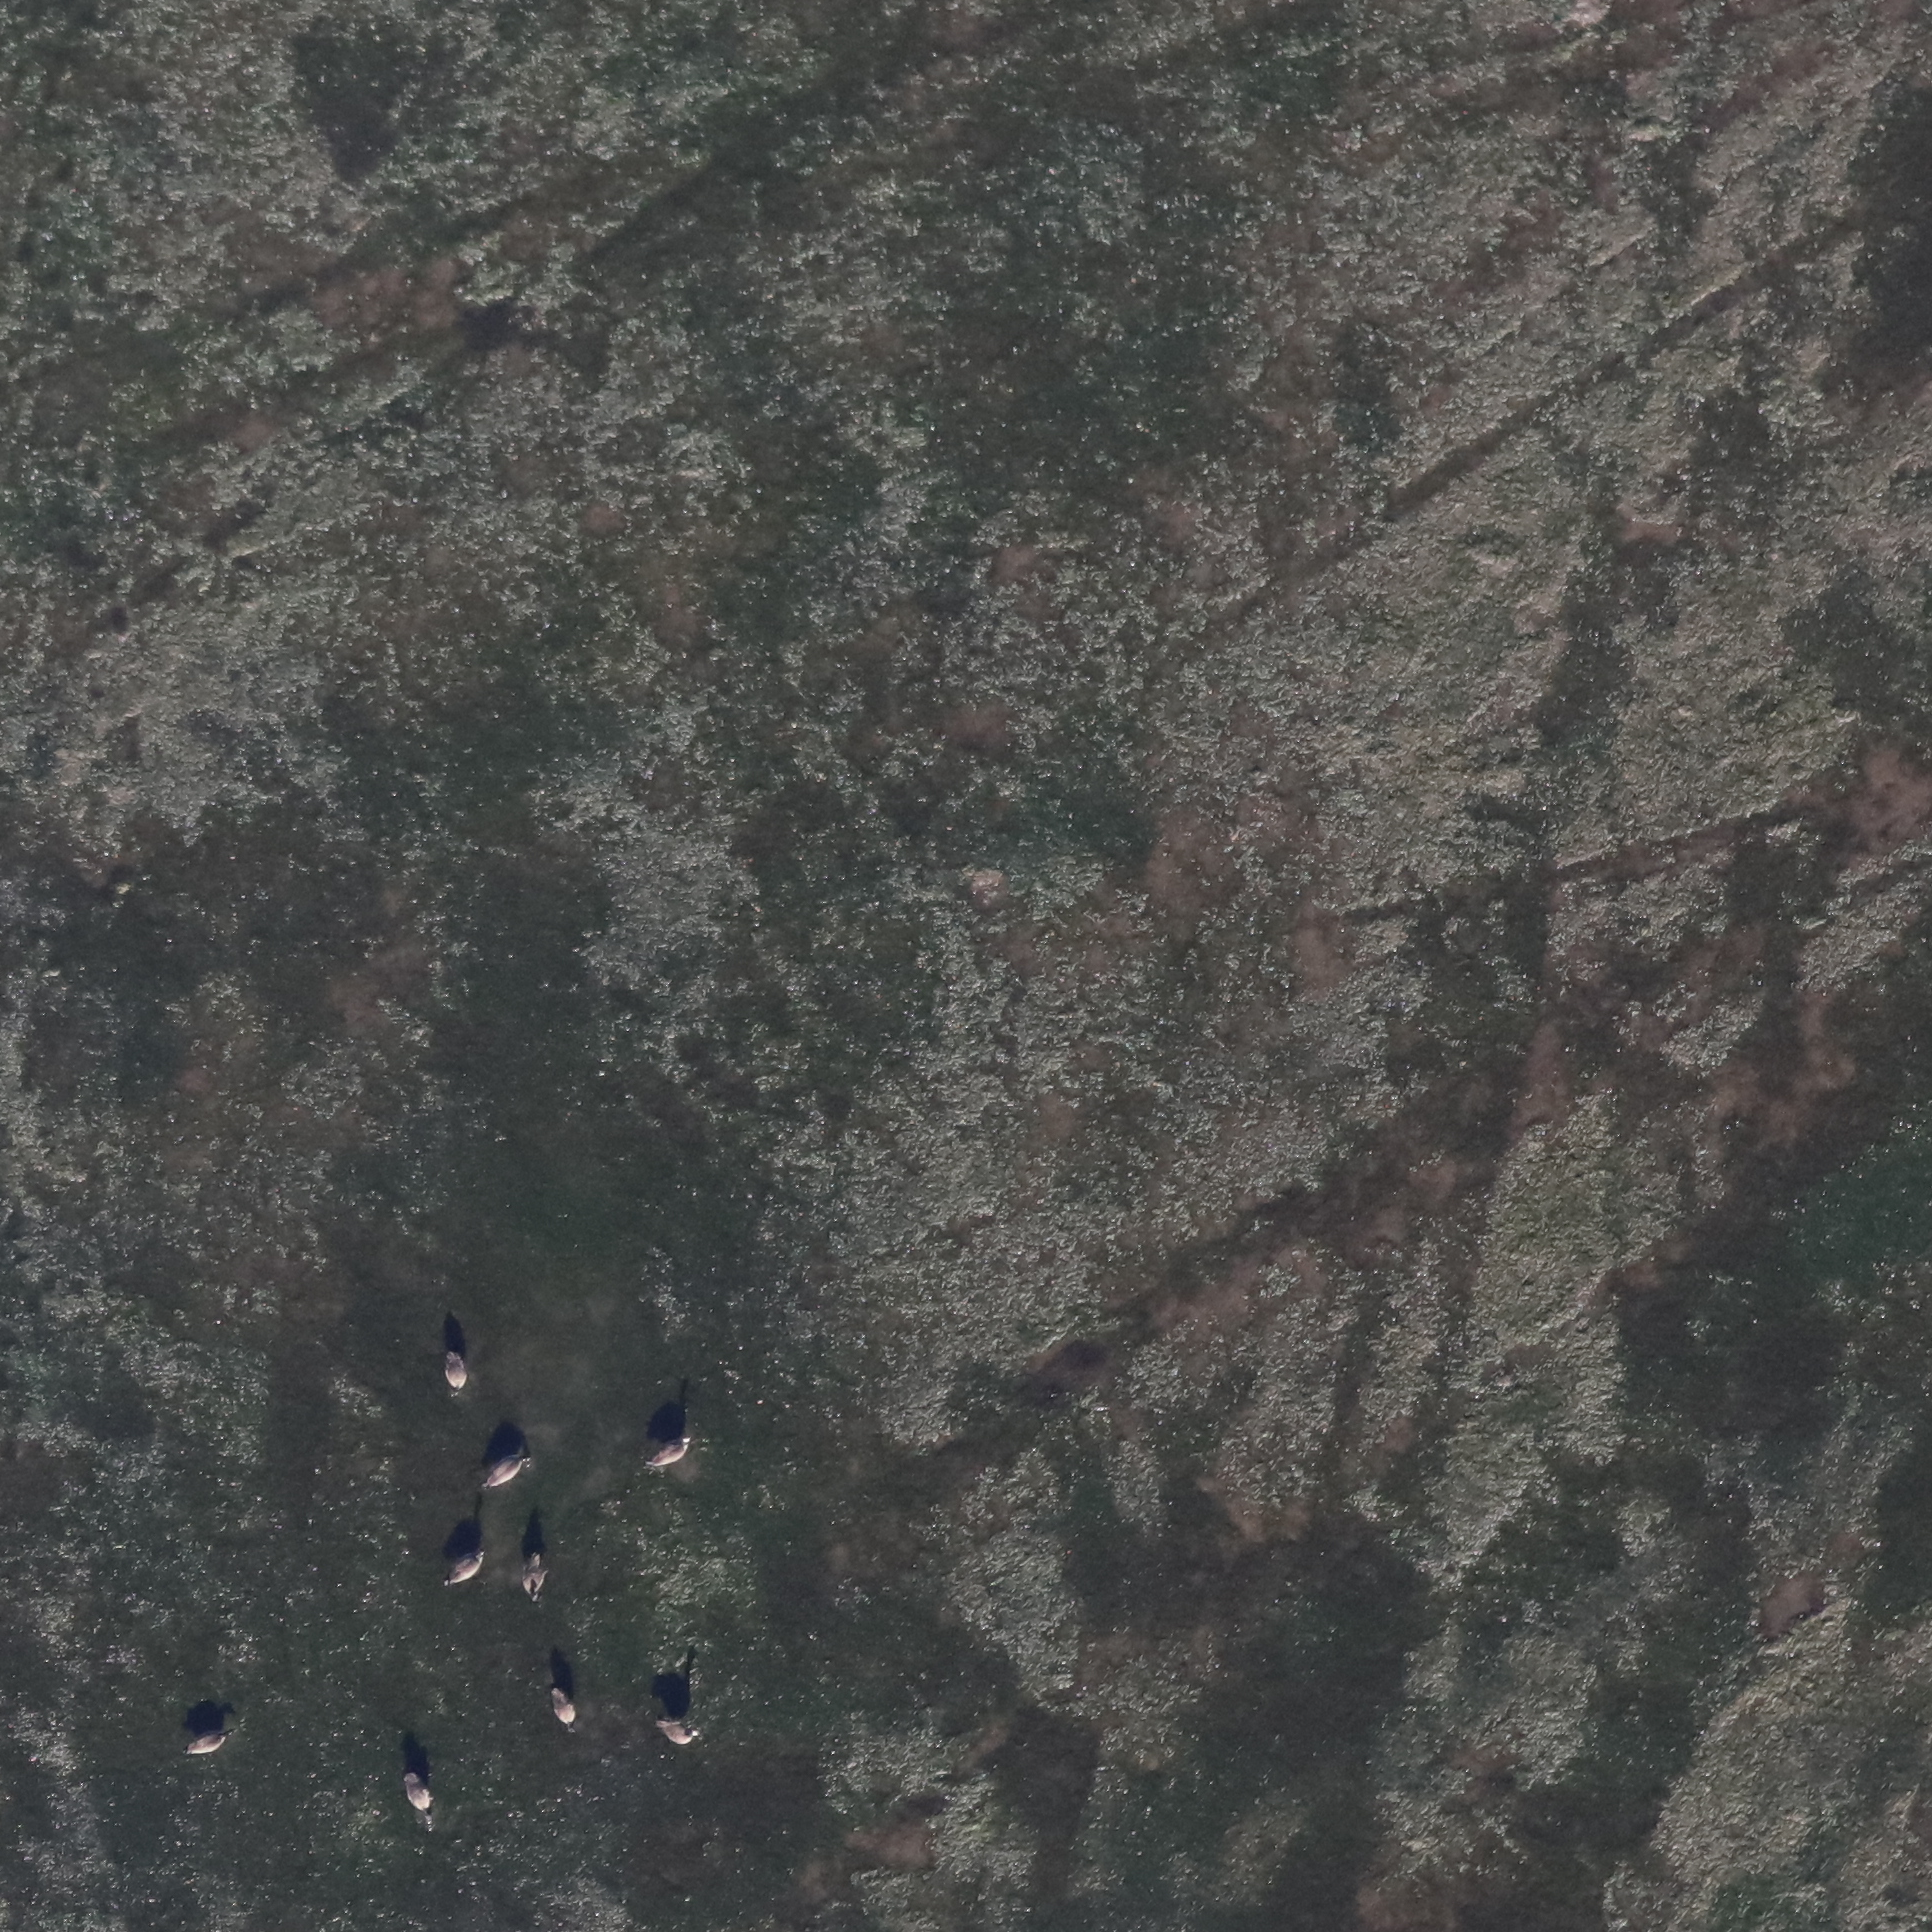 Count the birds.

9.